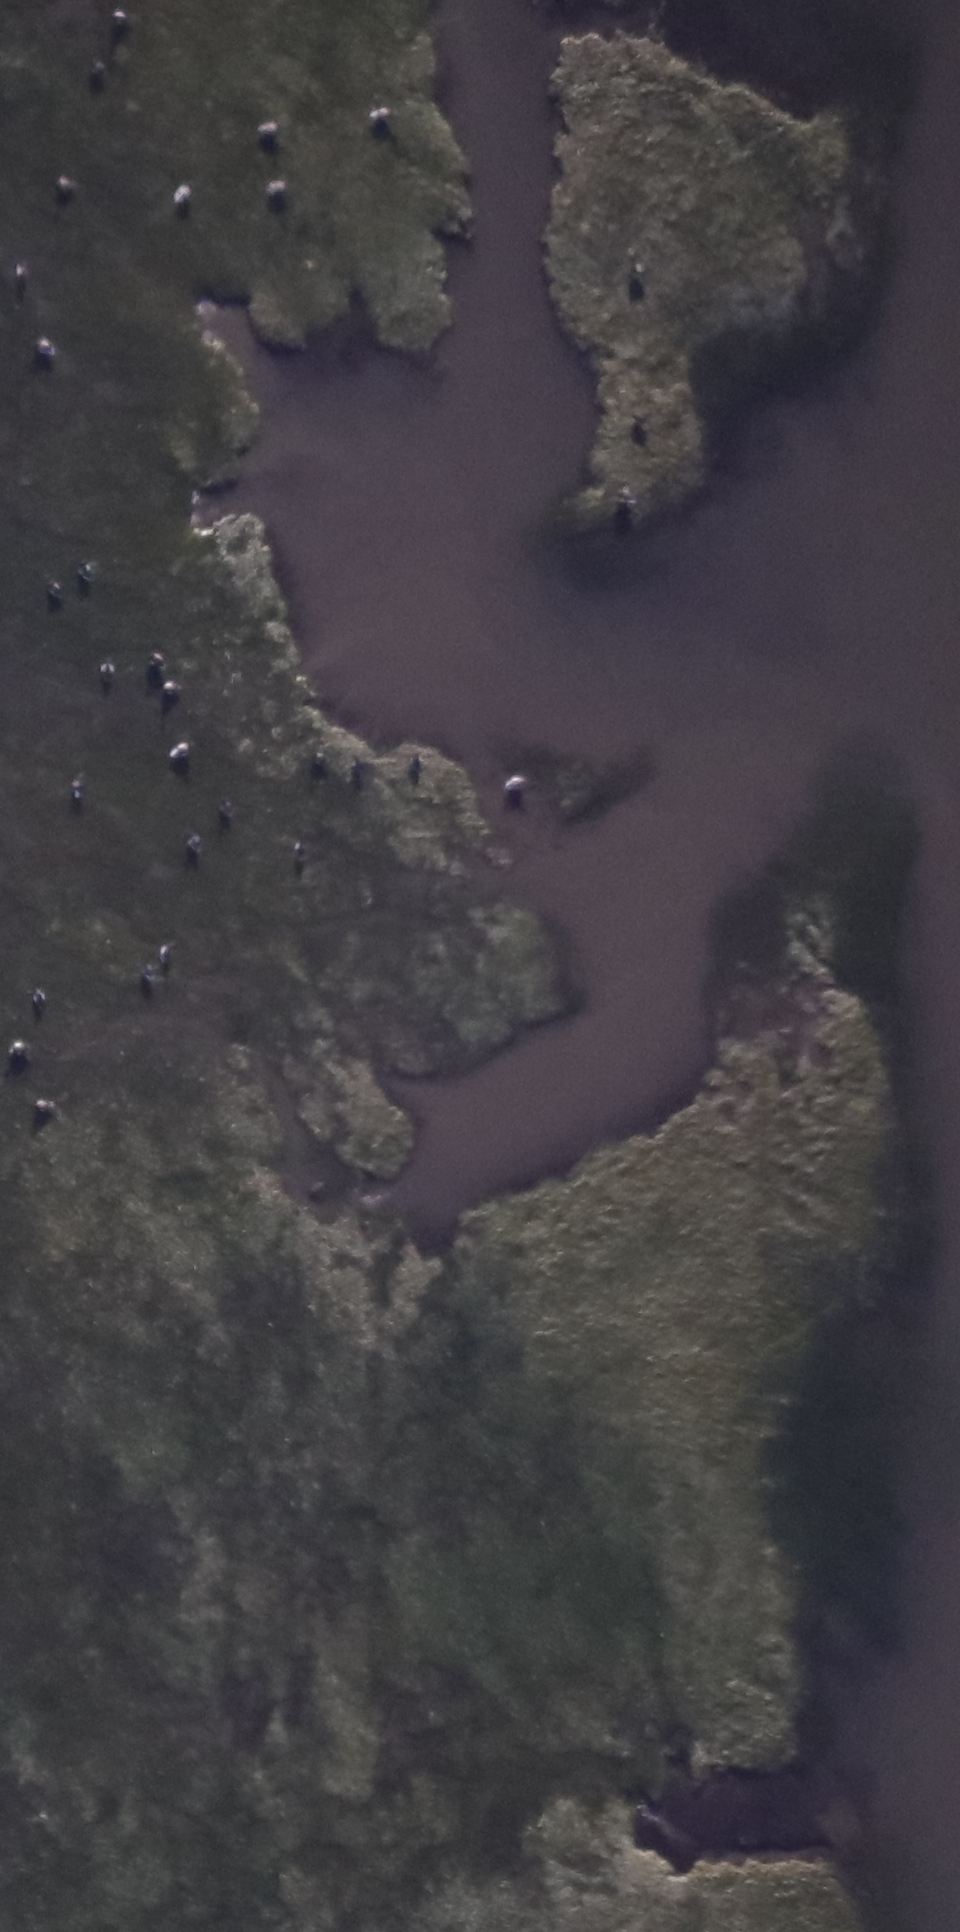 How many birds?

31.